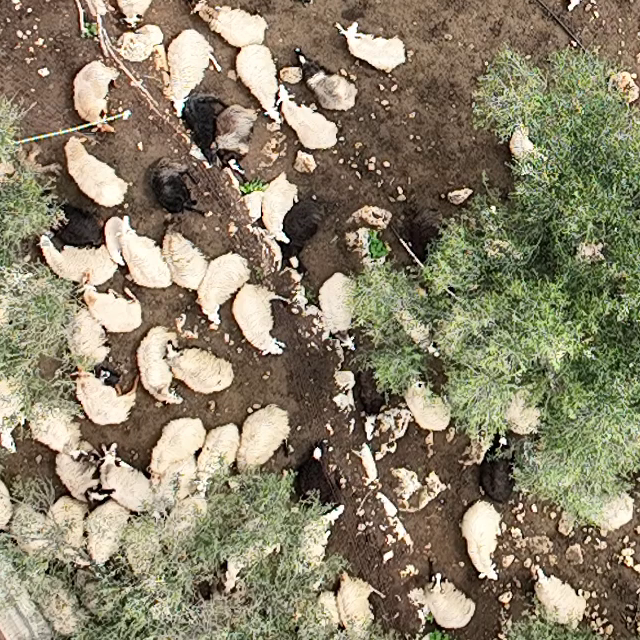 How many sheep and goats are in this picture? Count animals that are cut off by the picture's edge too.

59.